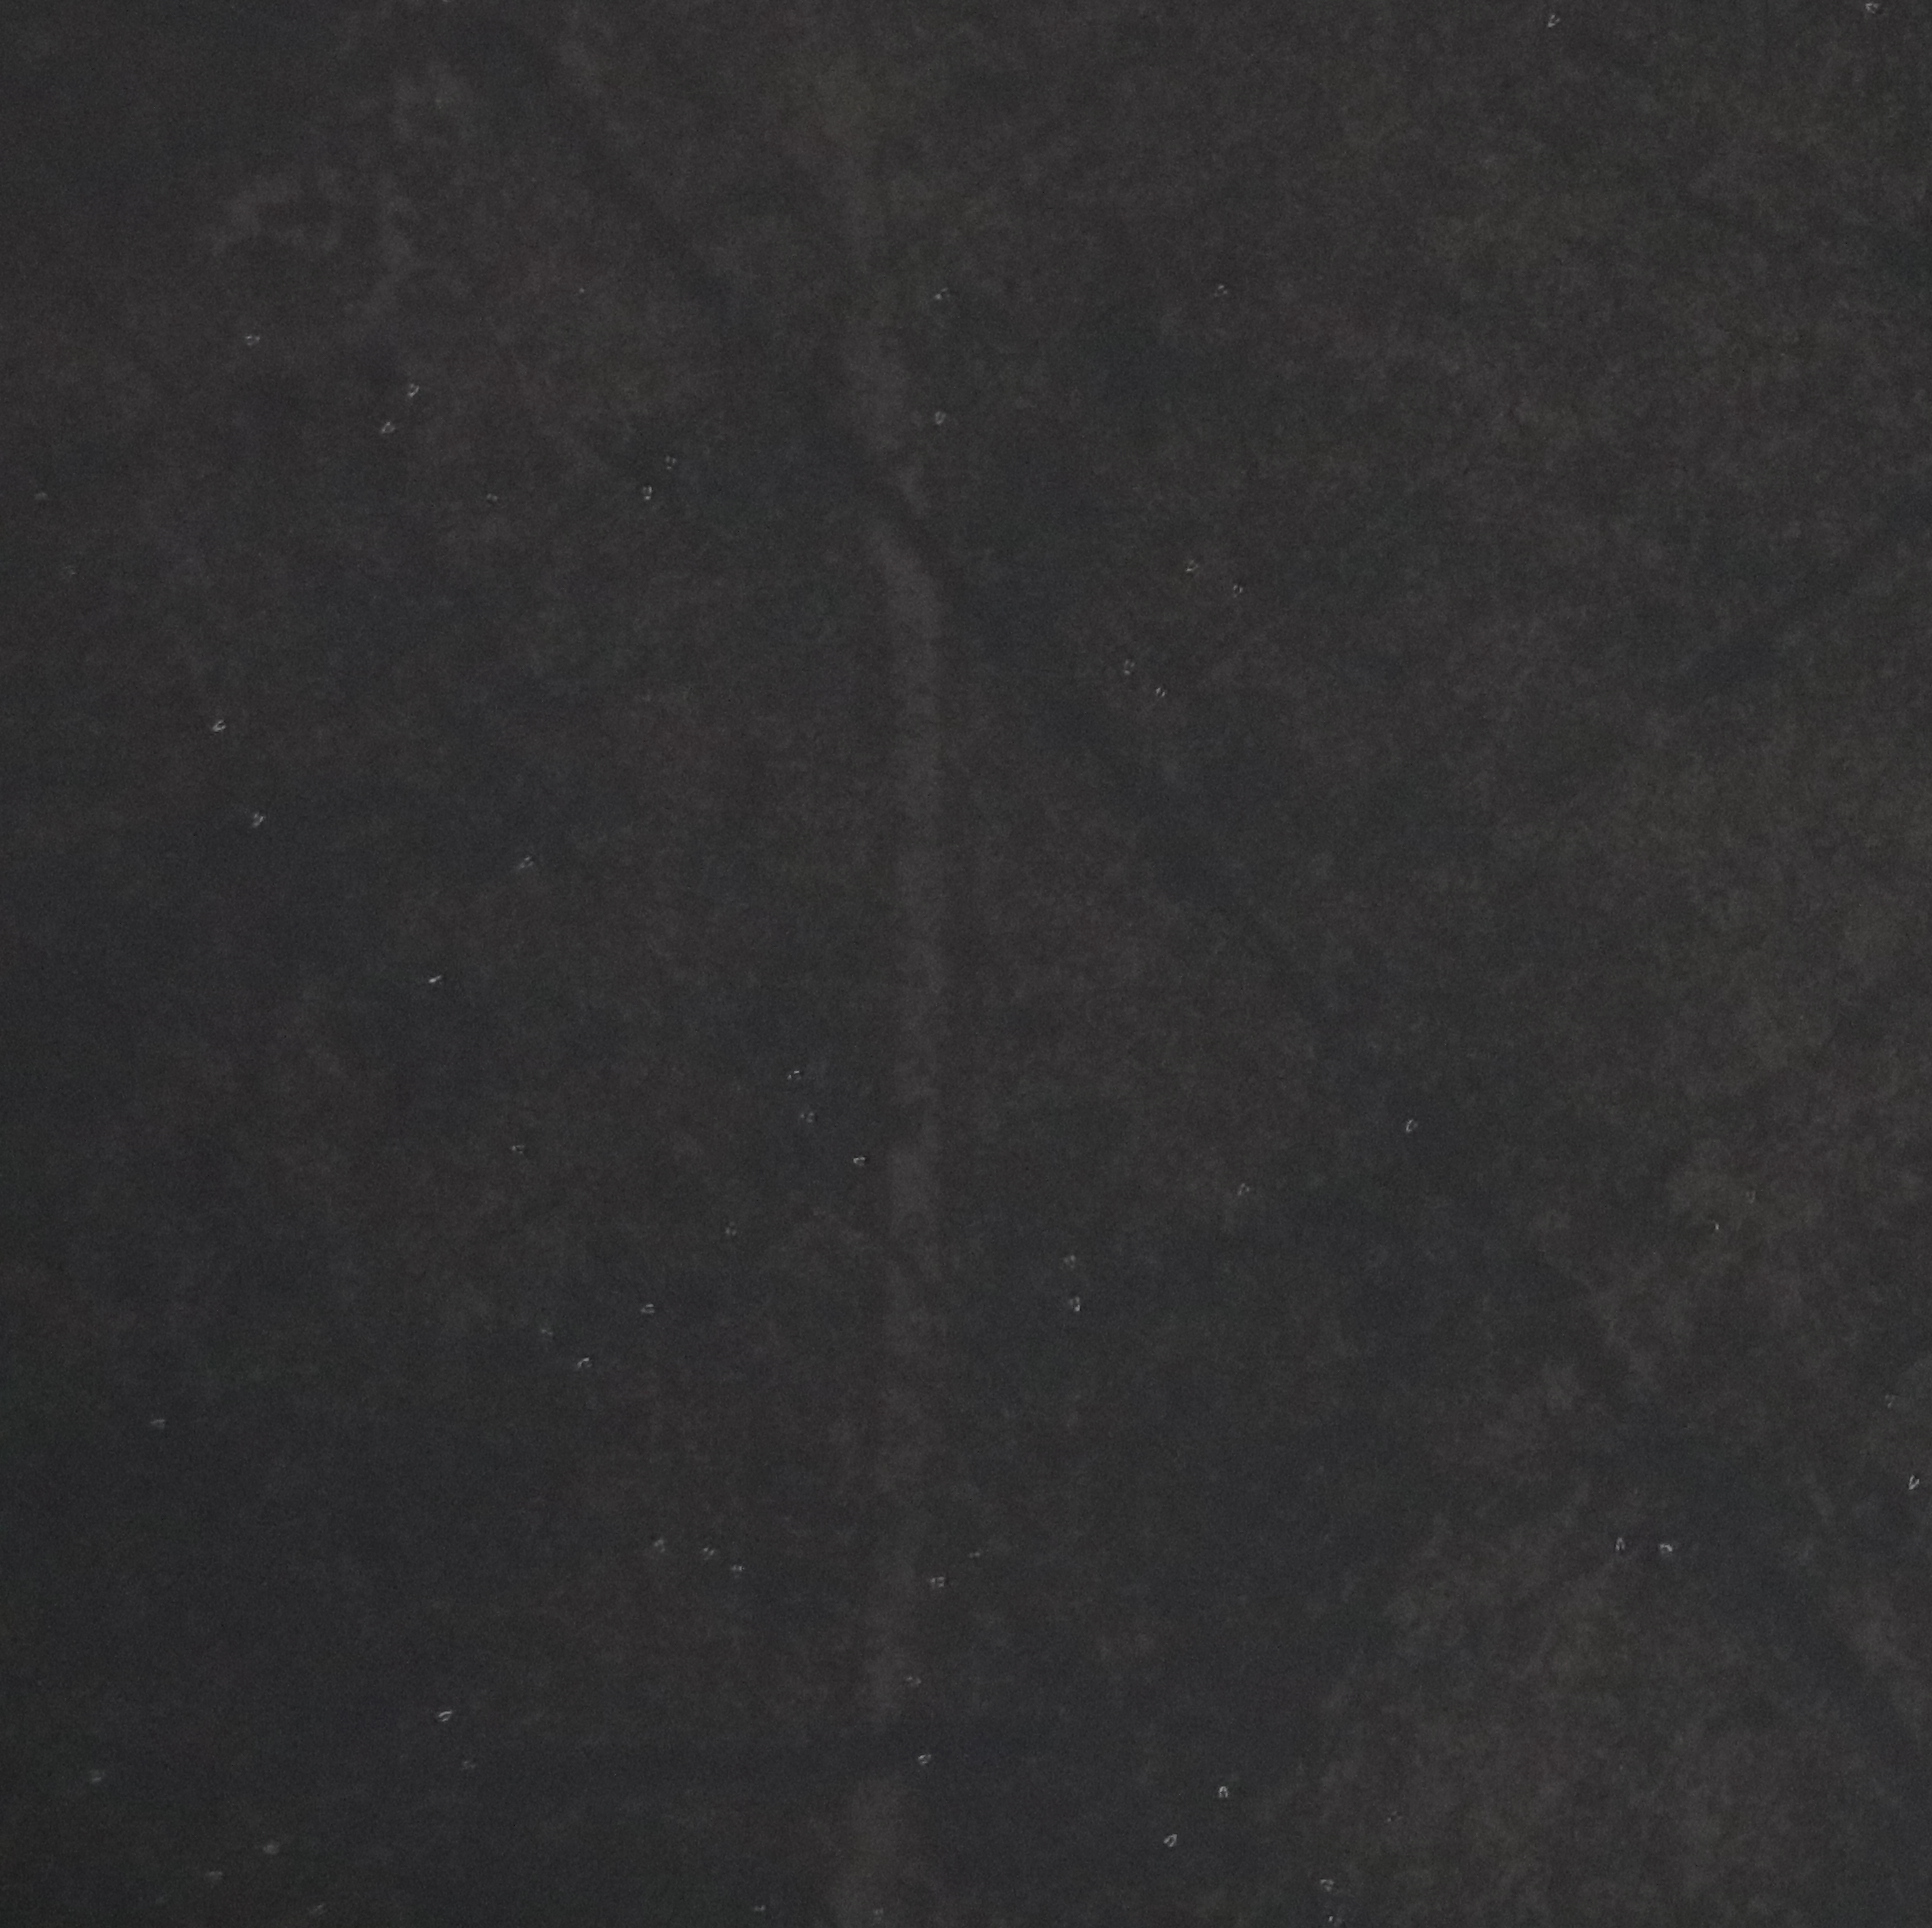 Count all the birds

58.